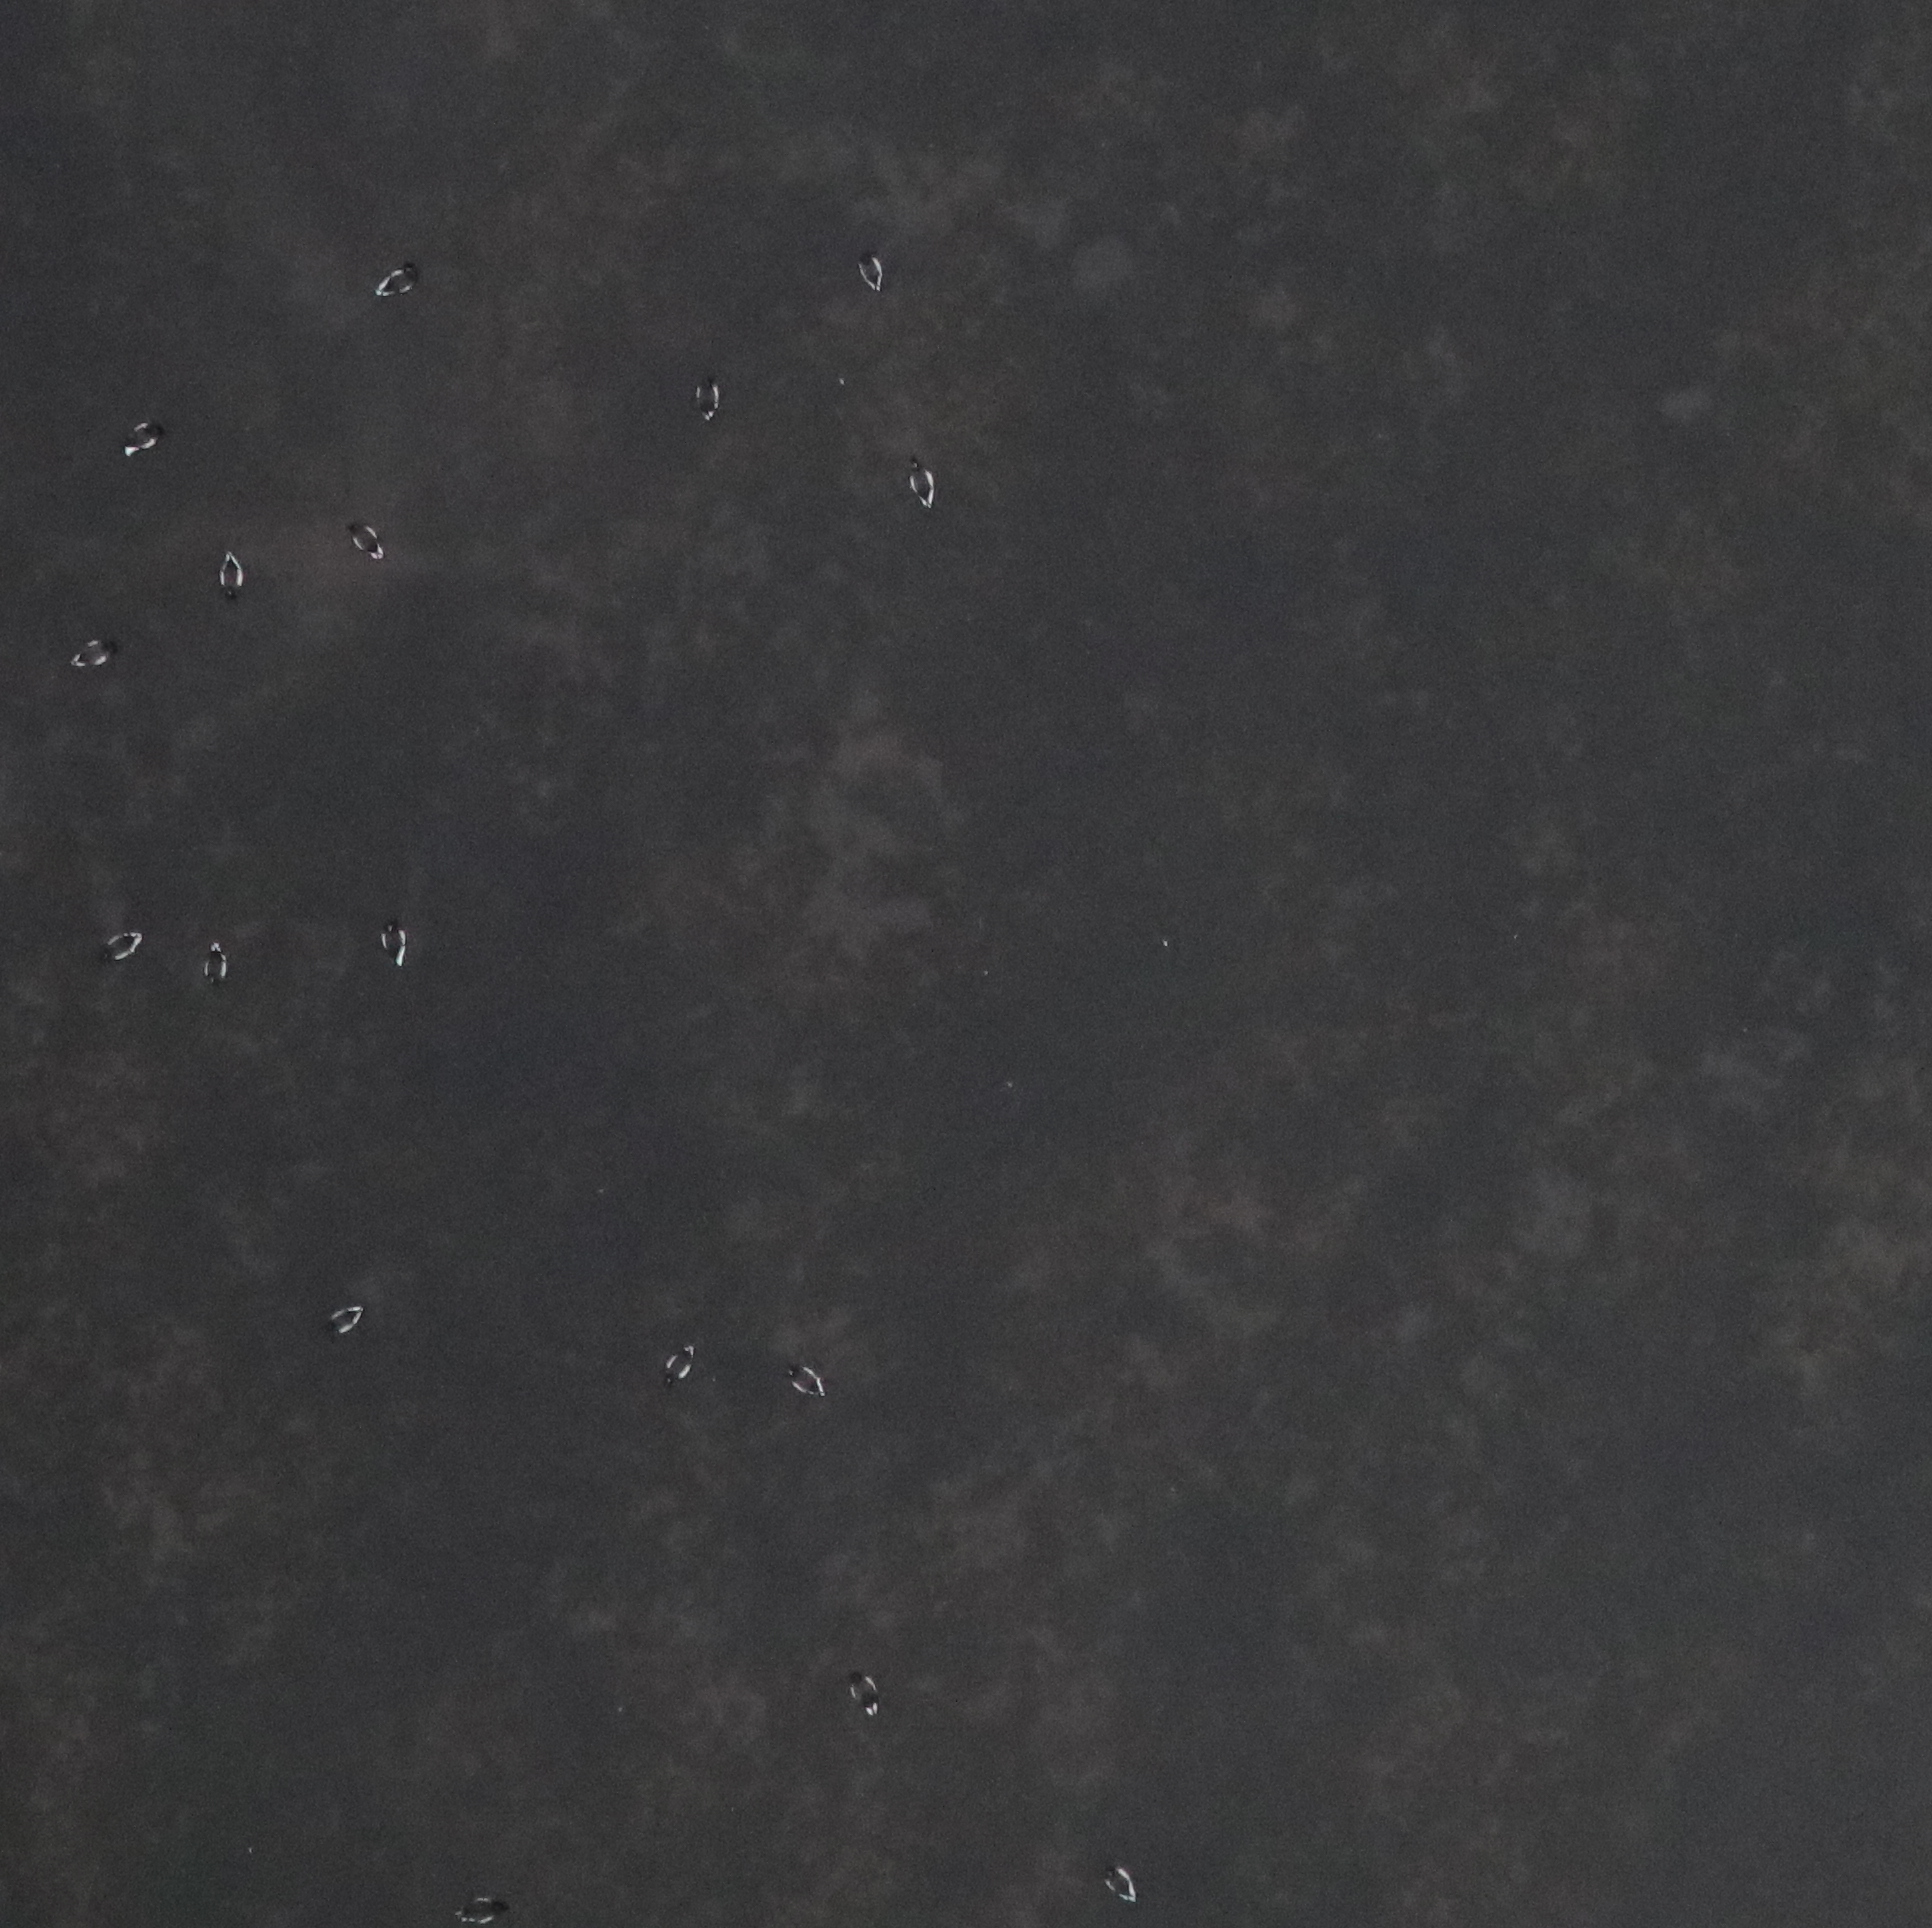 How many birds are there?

17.